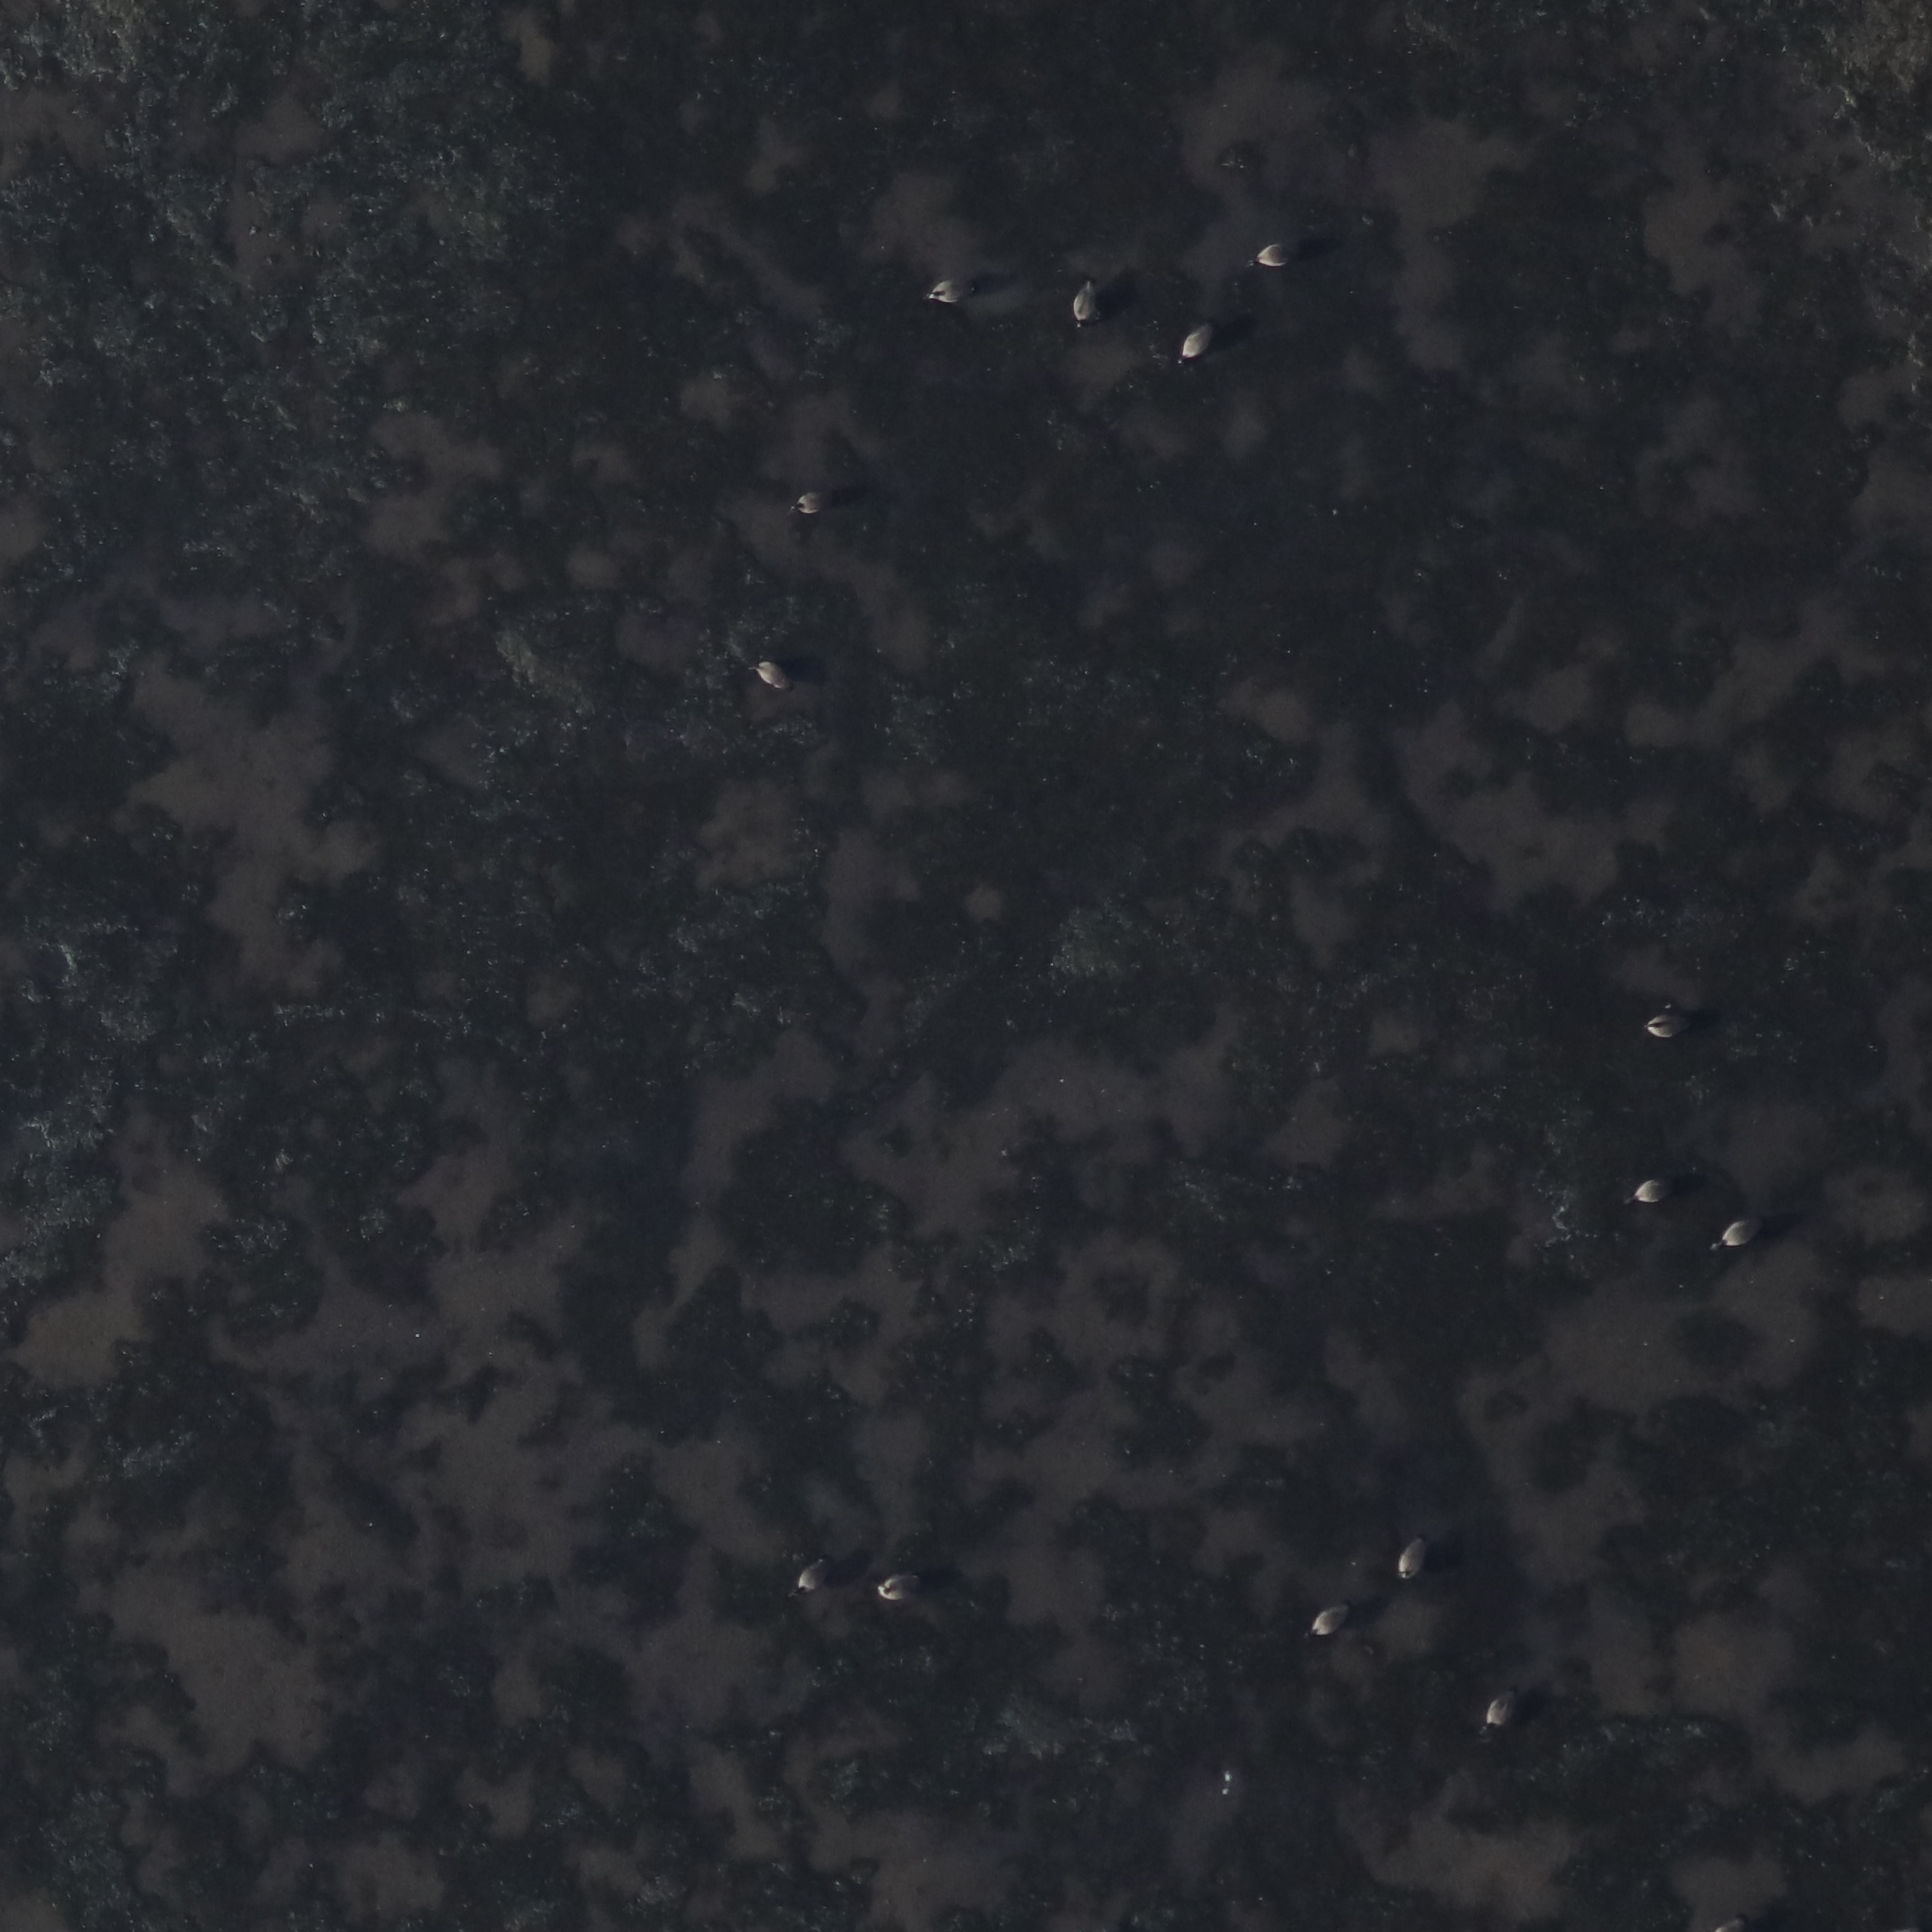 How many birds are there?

14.